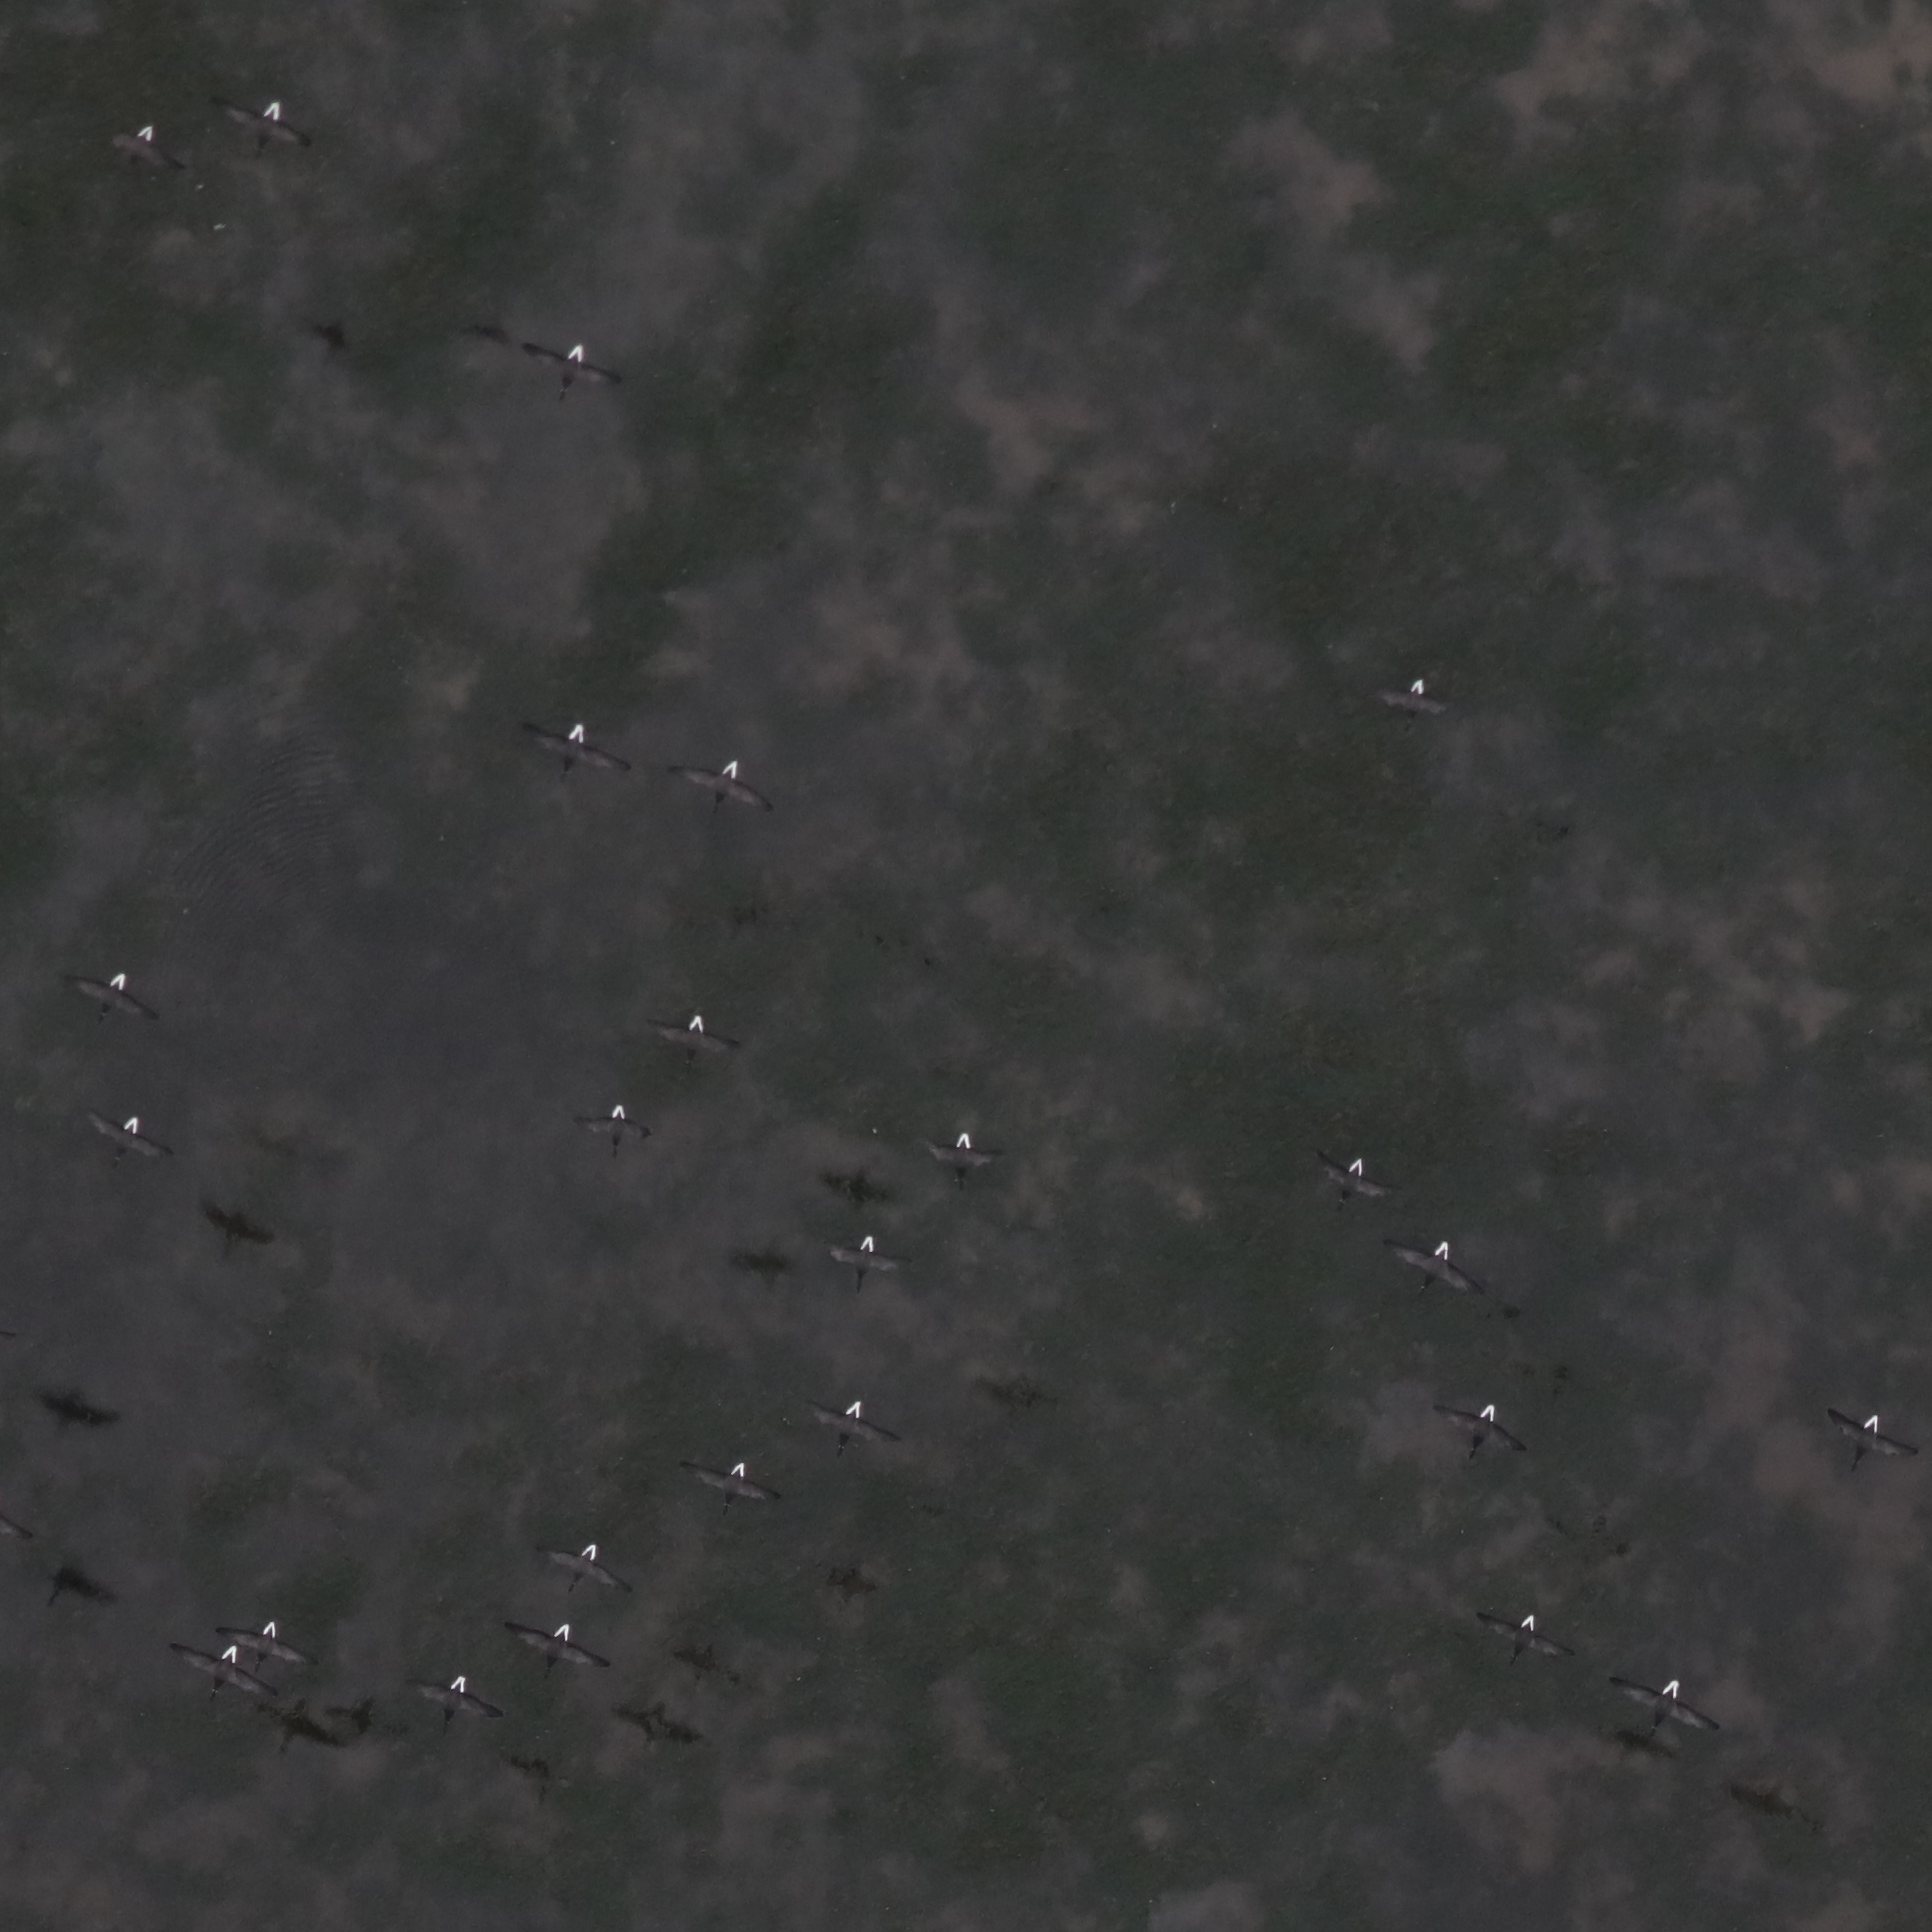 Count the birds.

25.